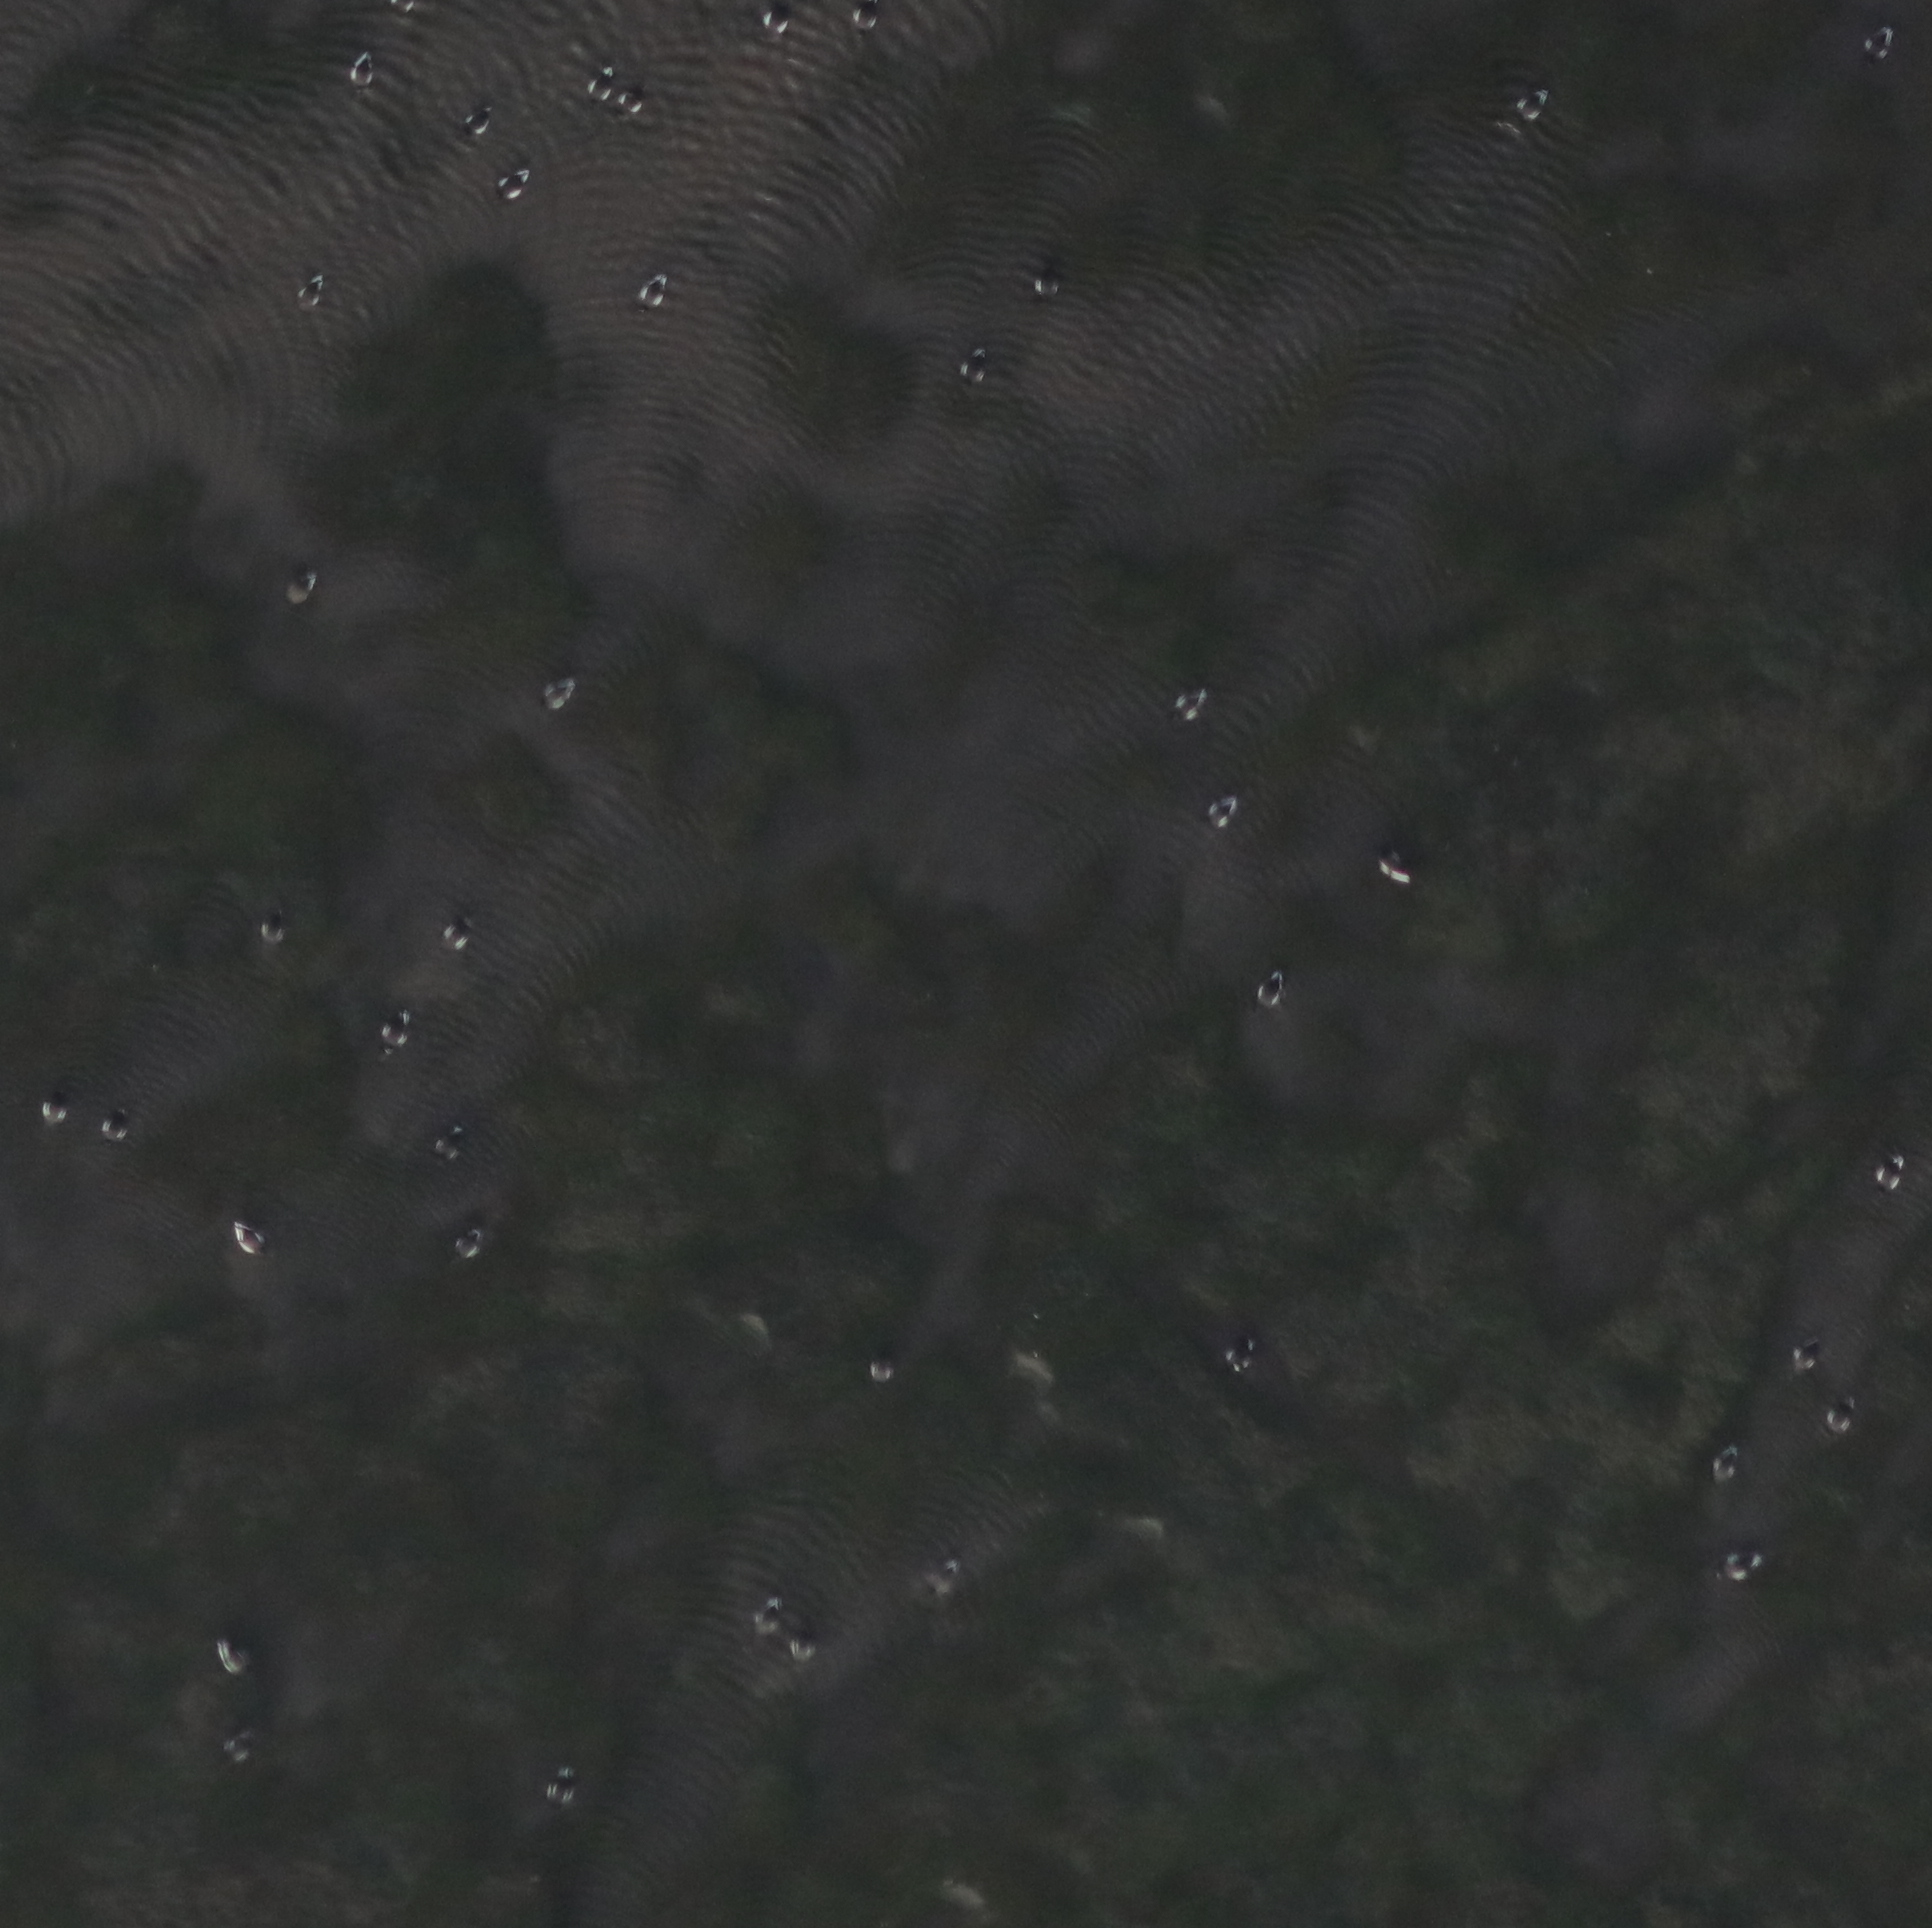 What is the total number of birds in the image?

39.